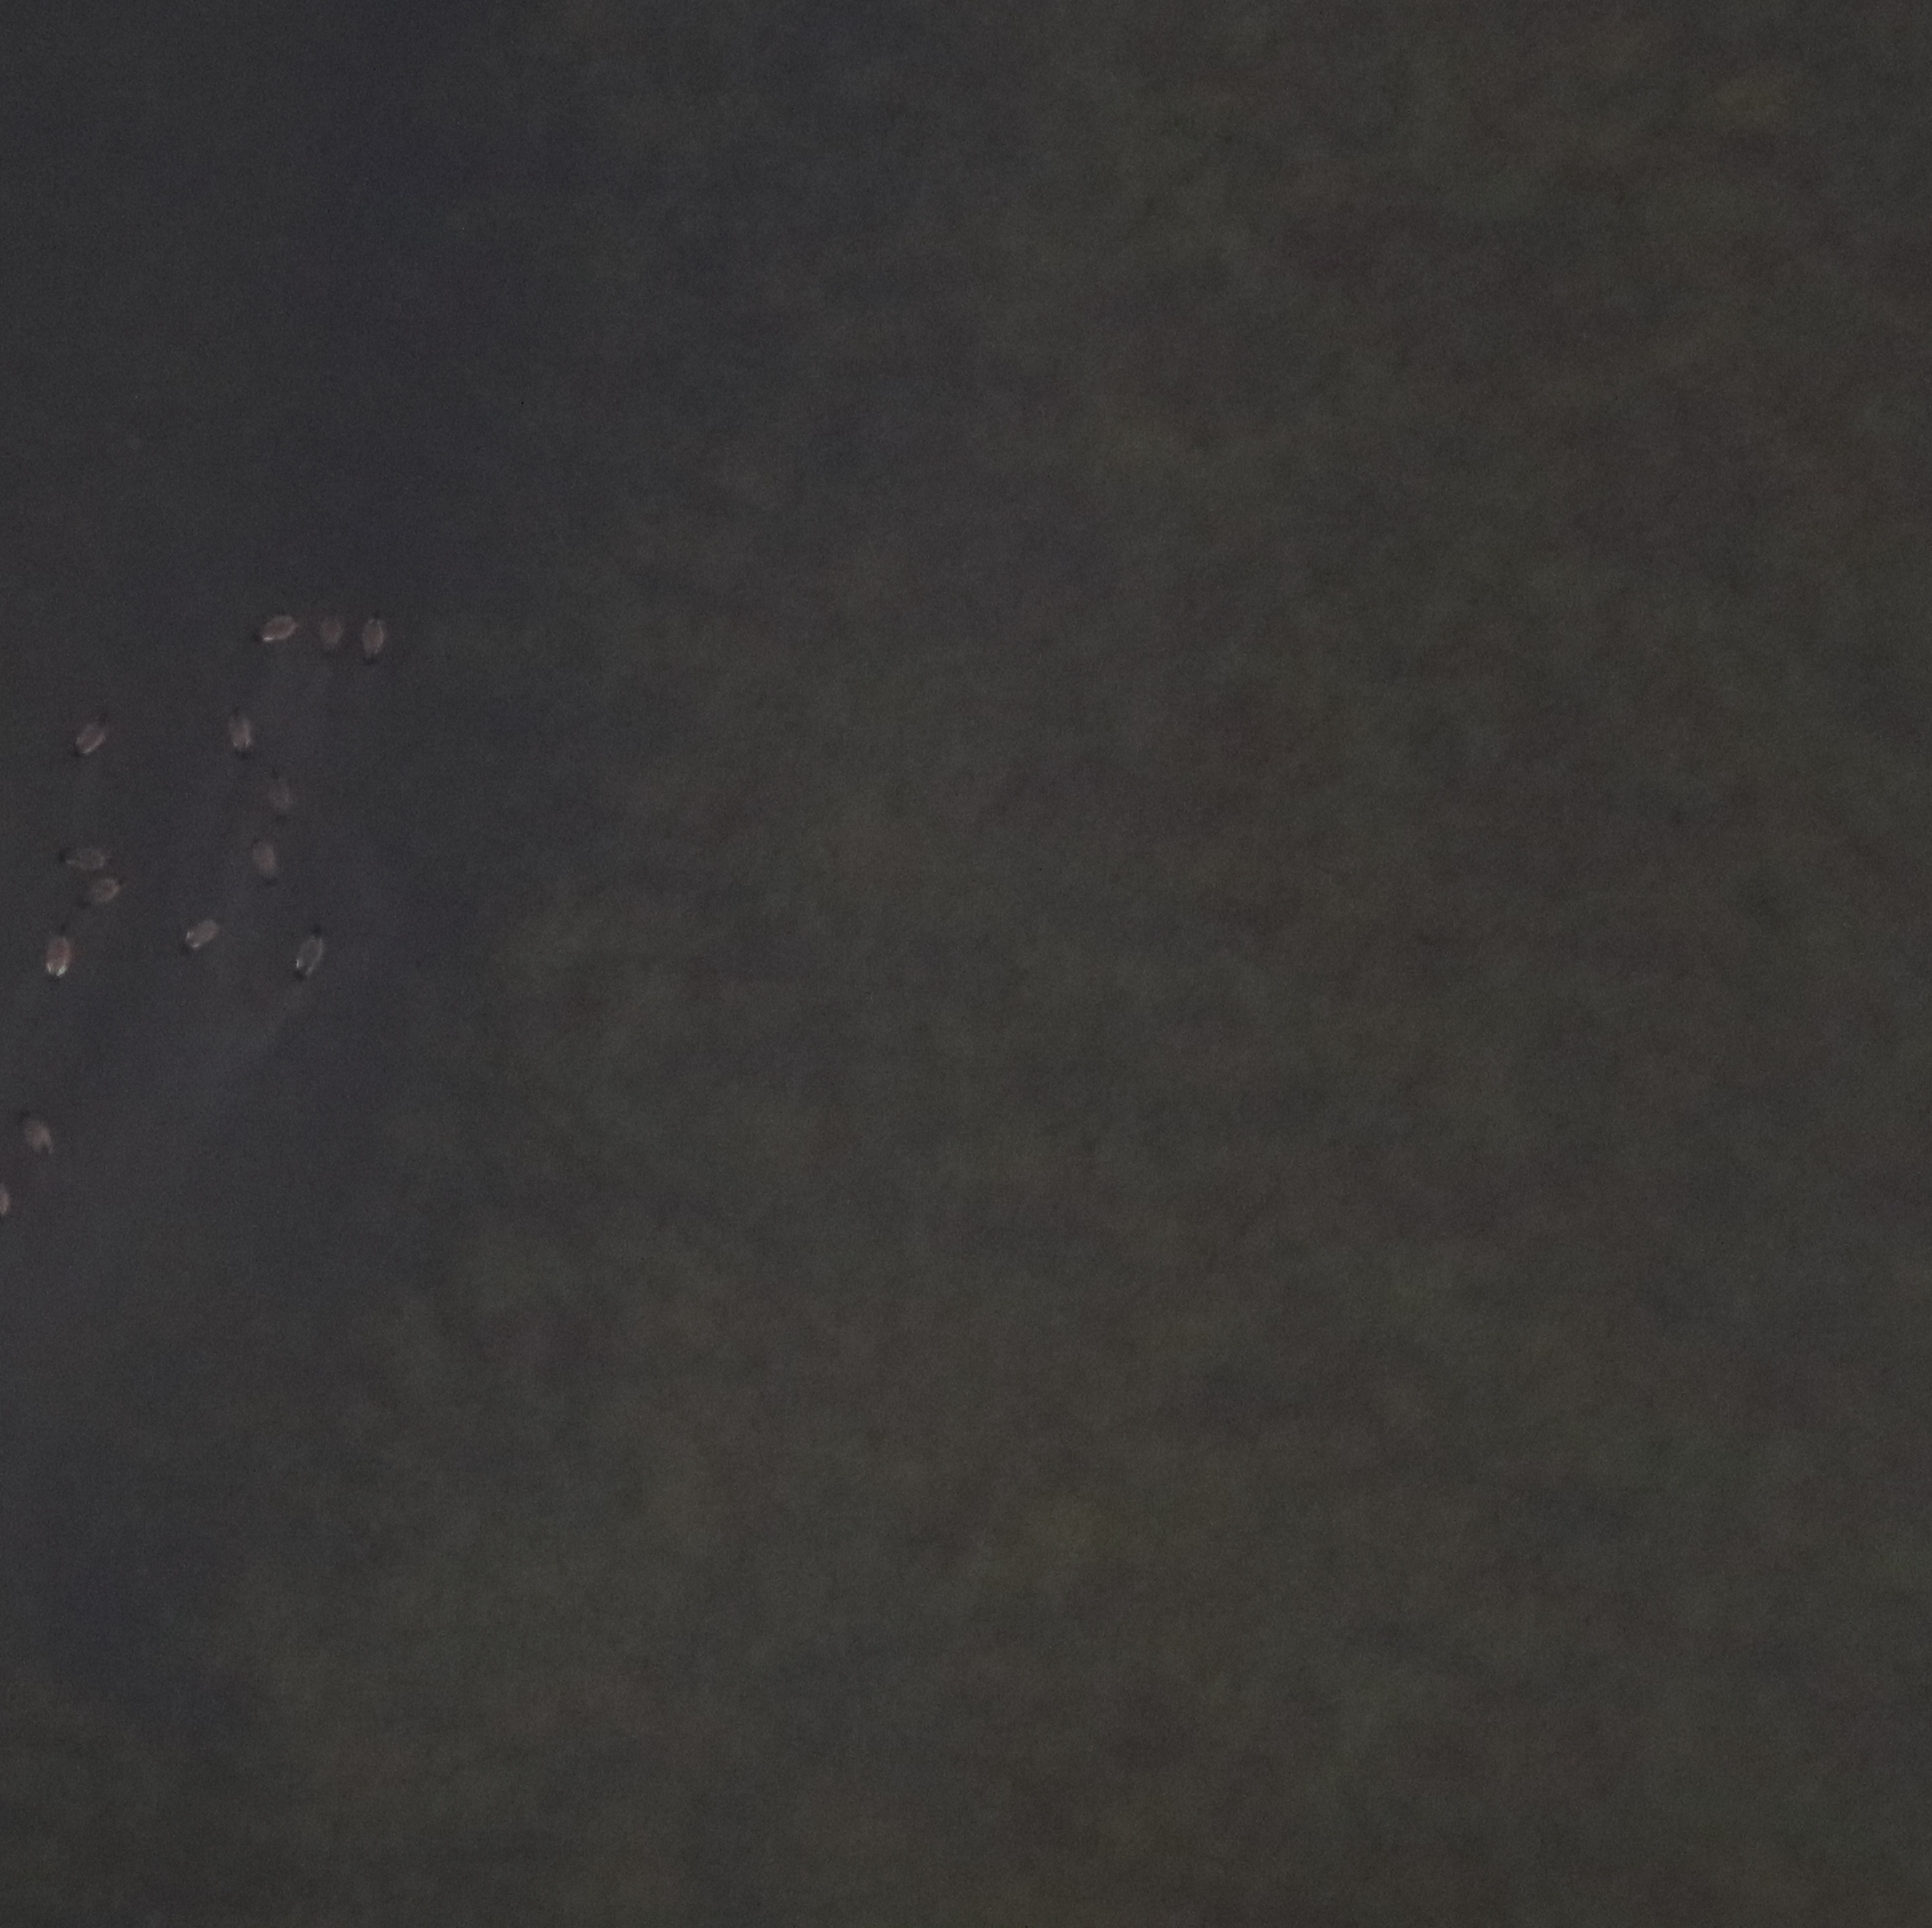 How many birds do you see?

13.